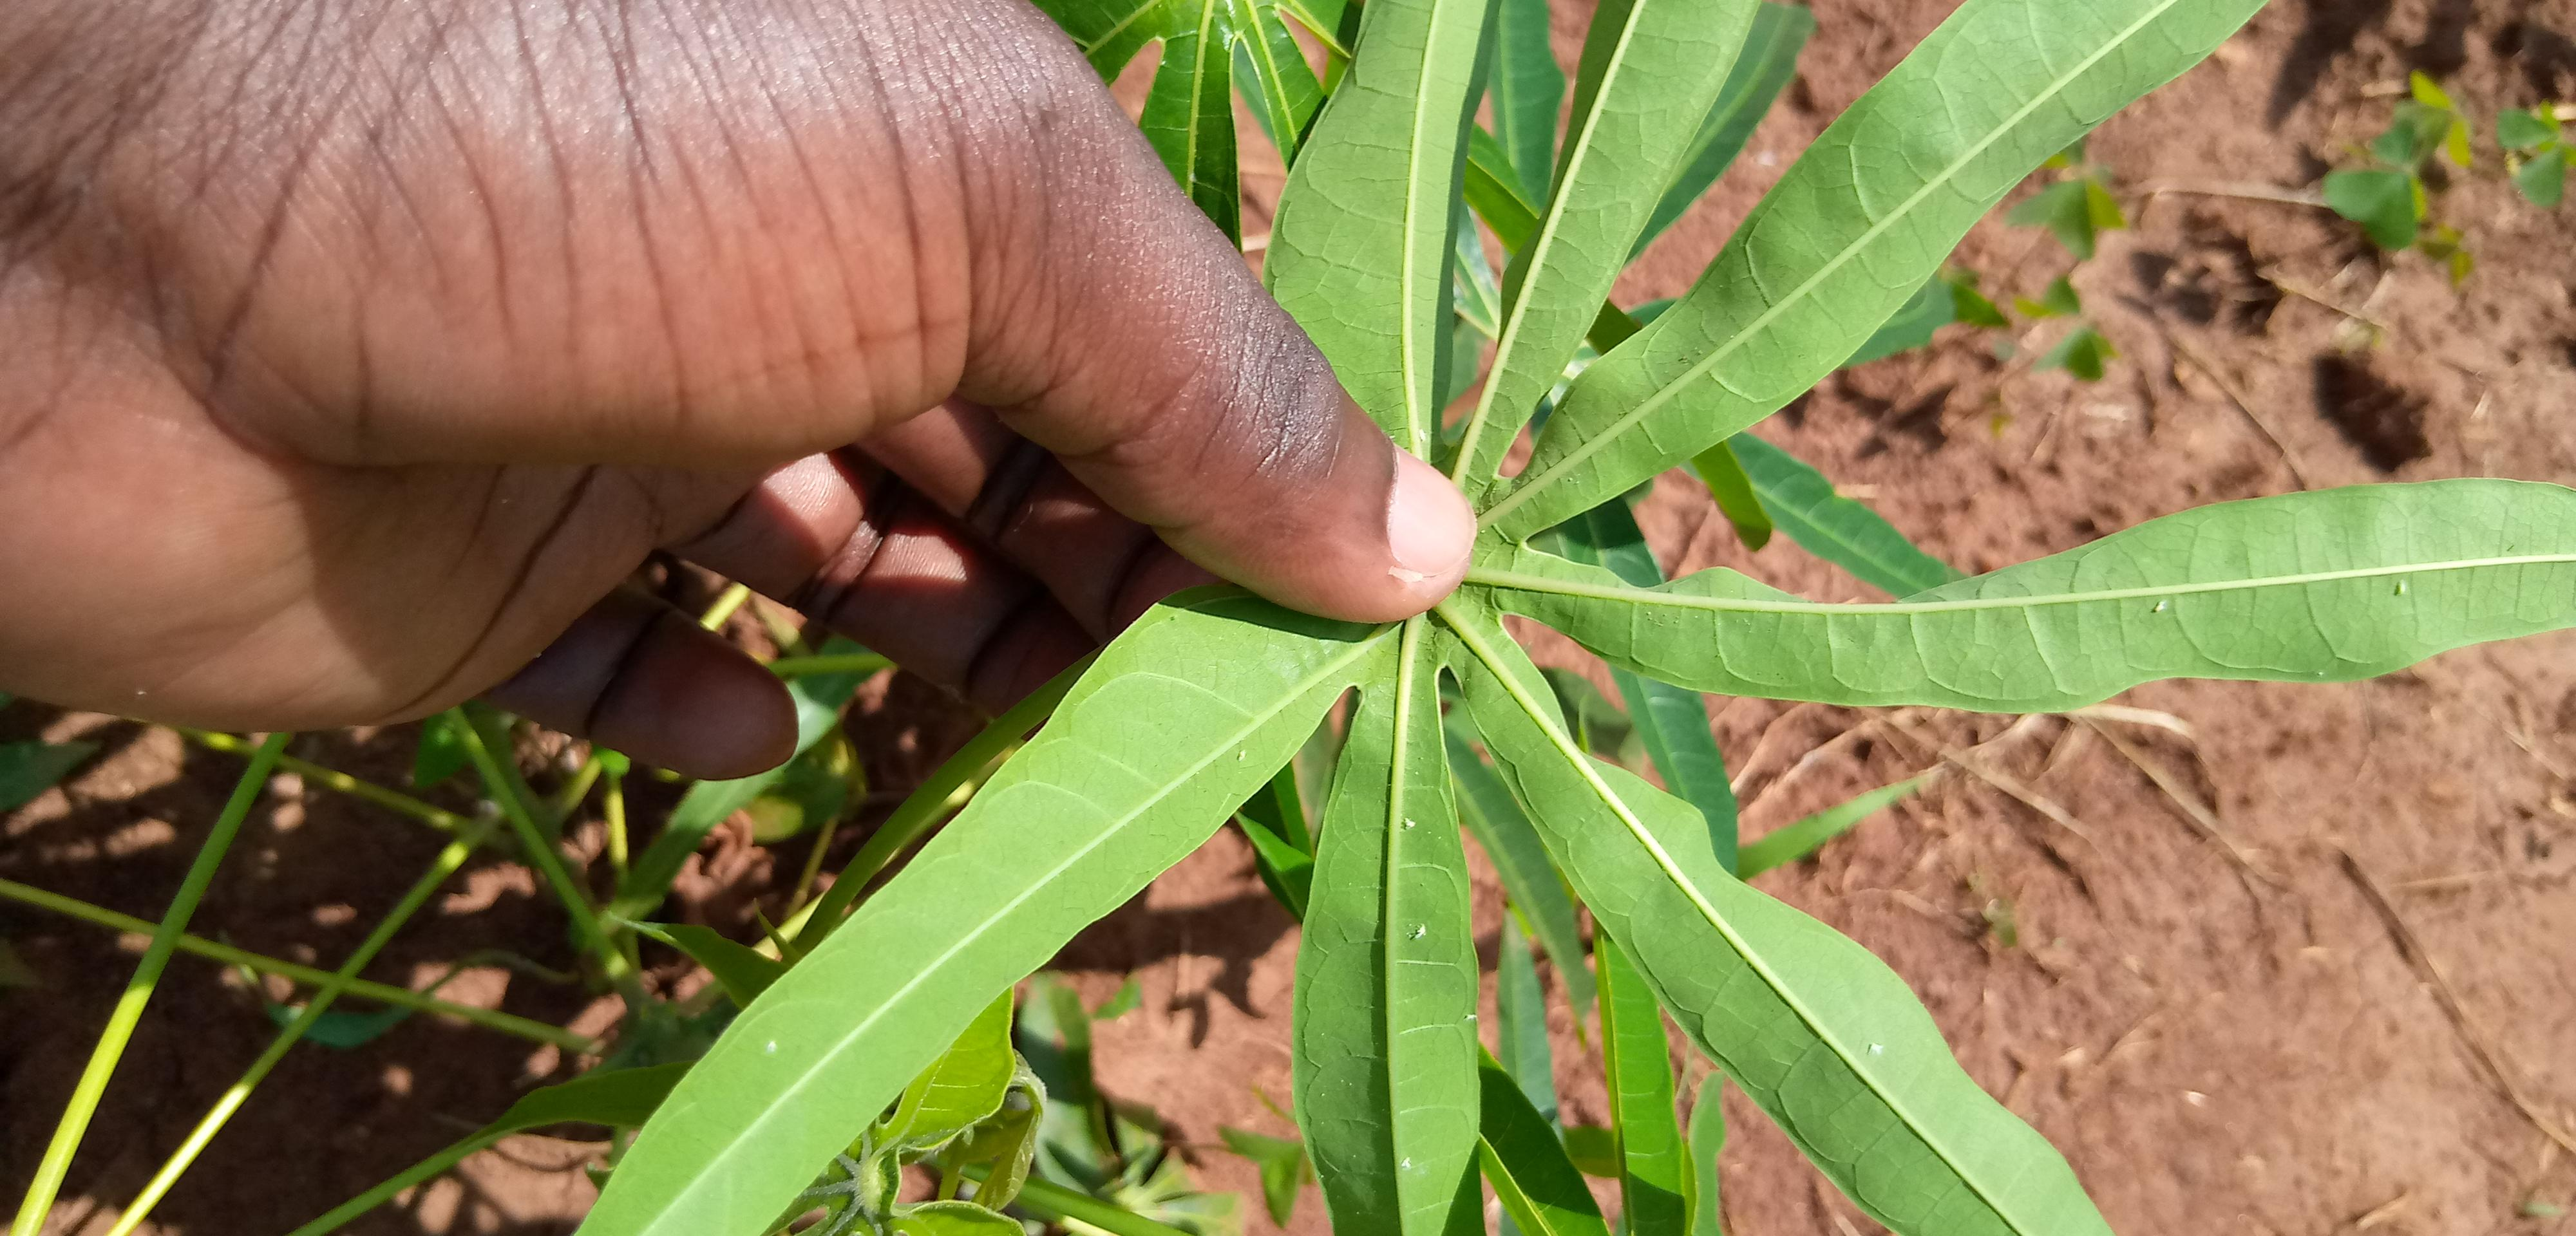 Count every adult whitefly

7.